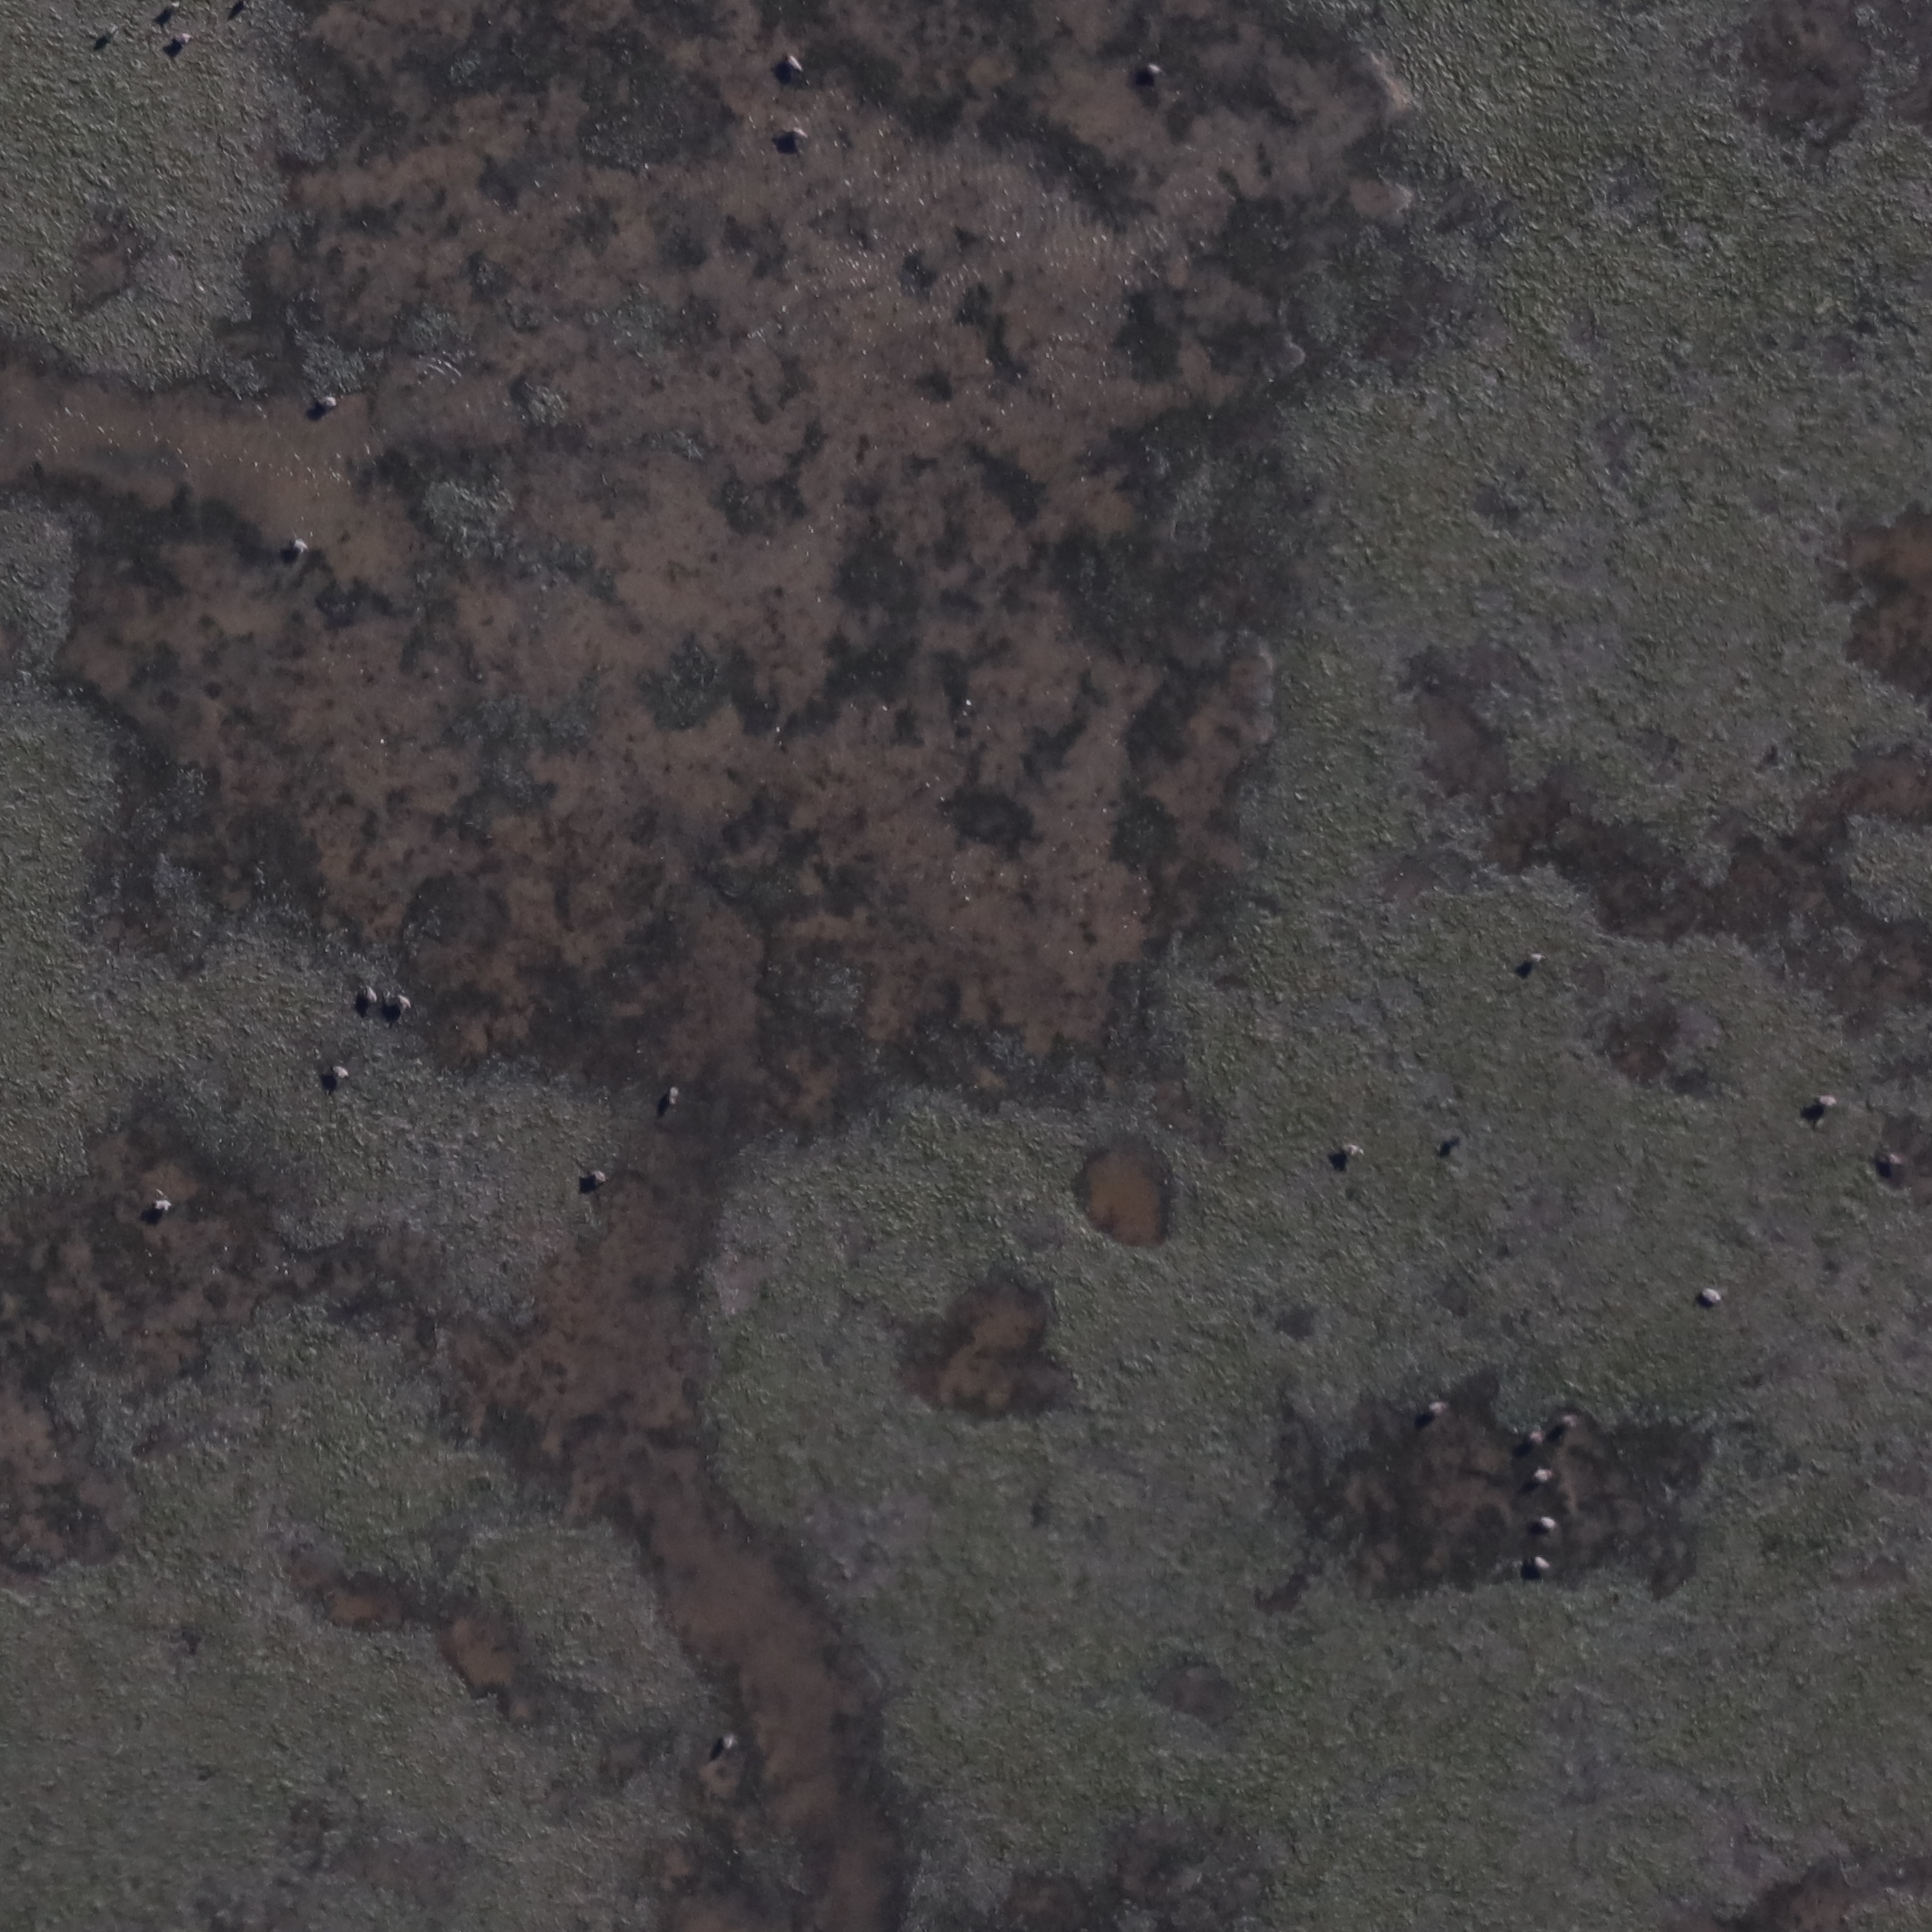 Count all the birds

26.